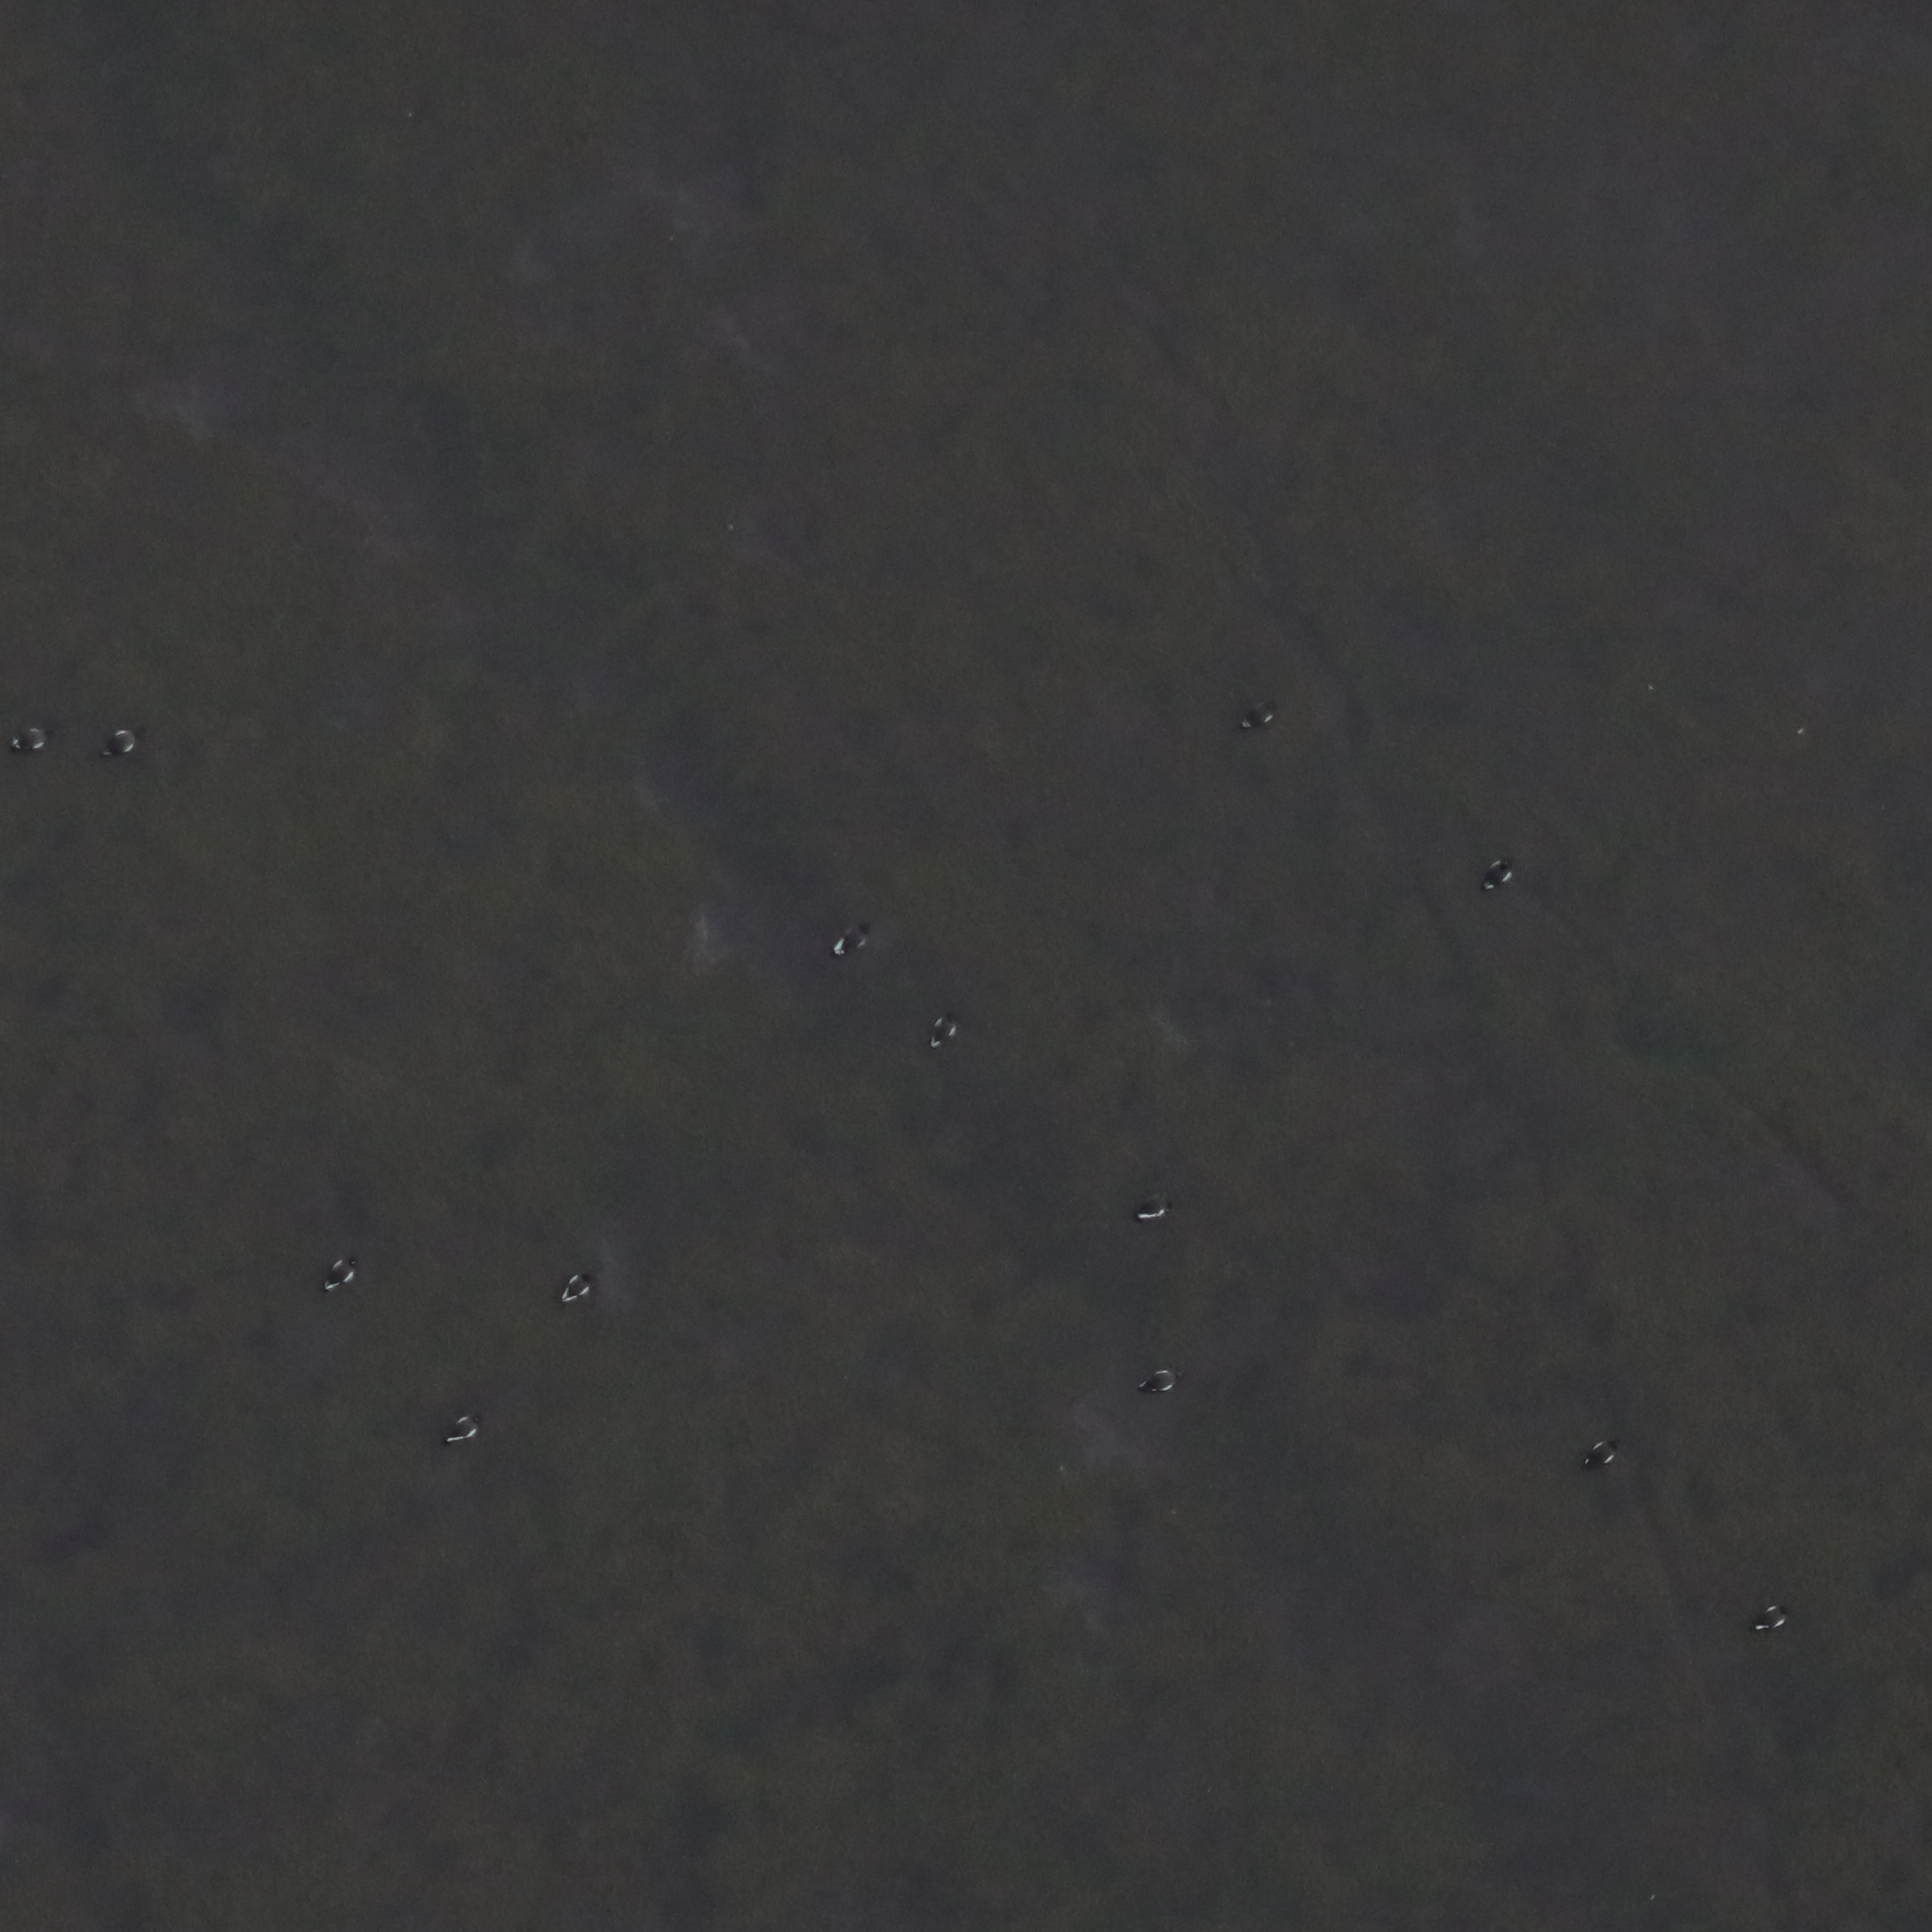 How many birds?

13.